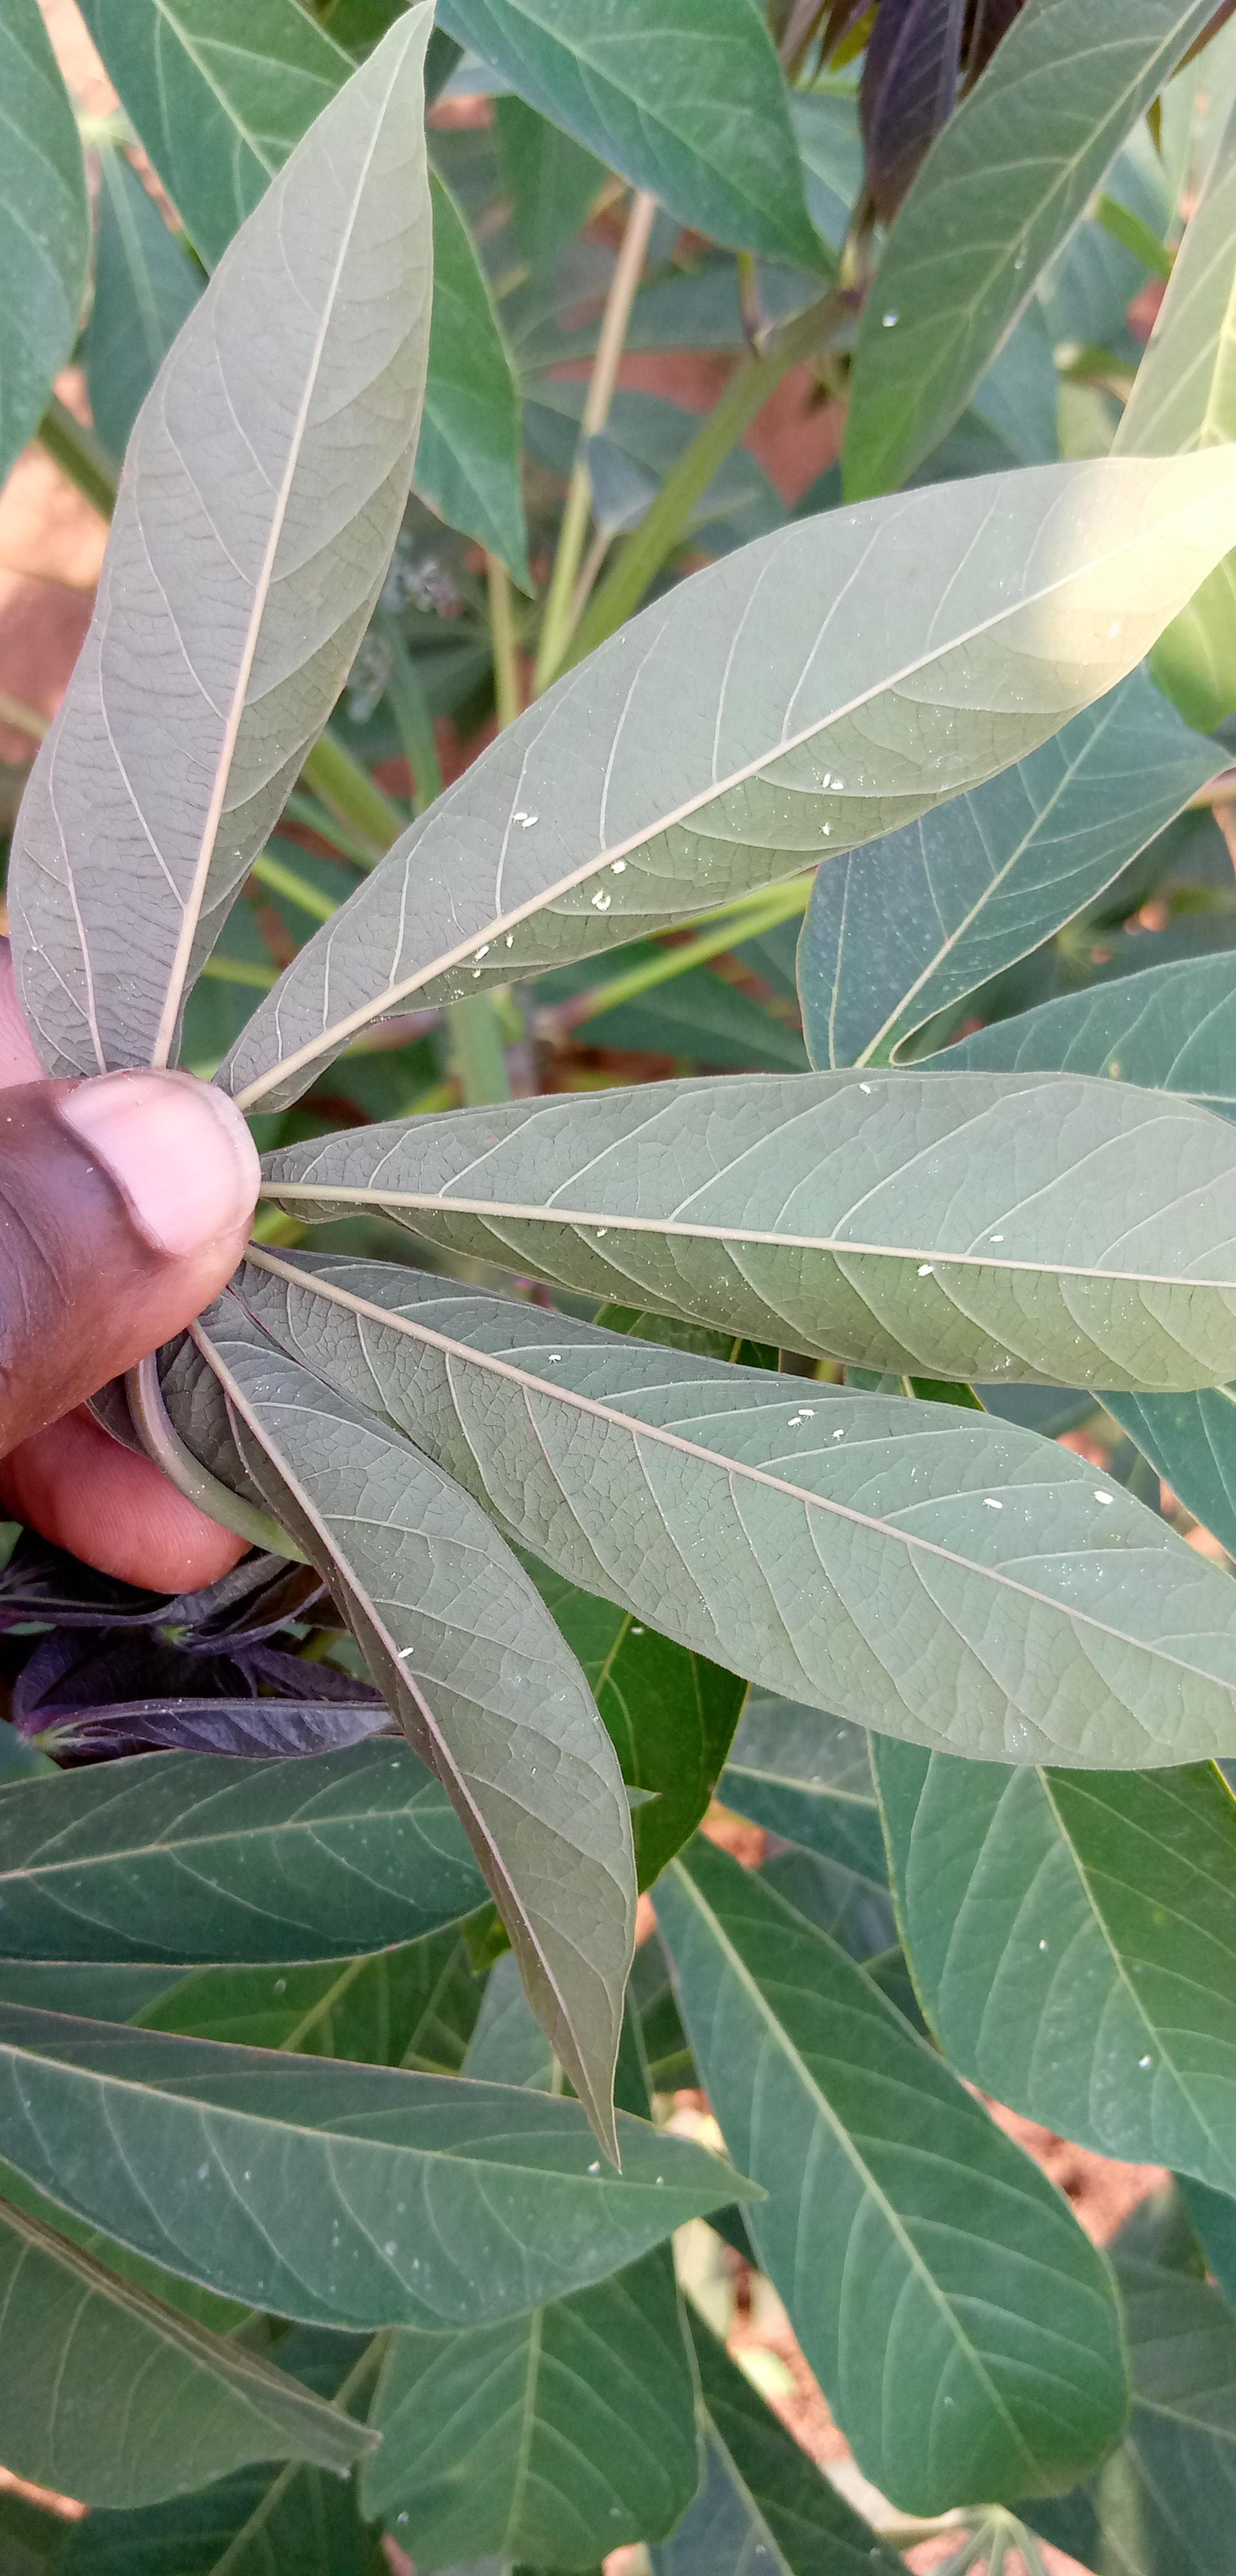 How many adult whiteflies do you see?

27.